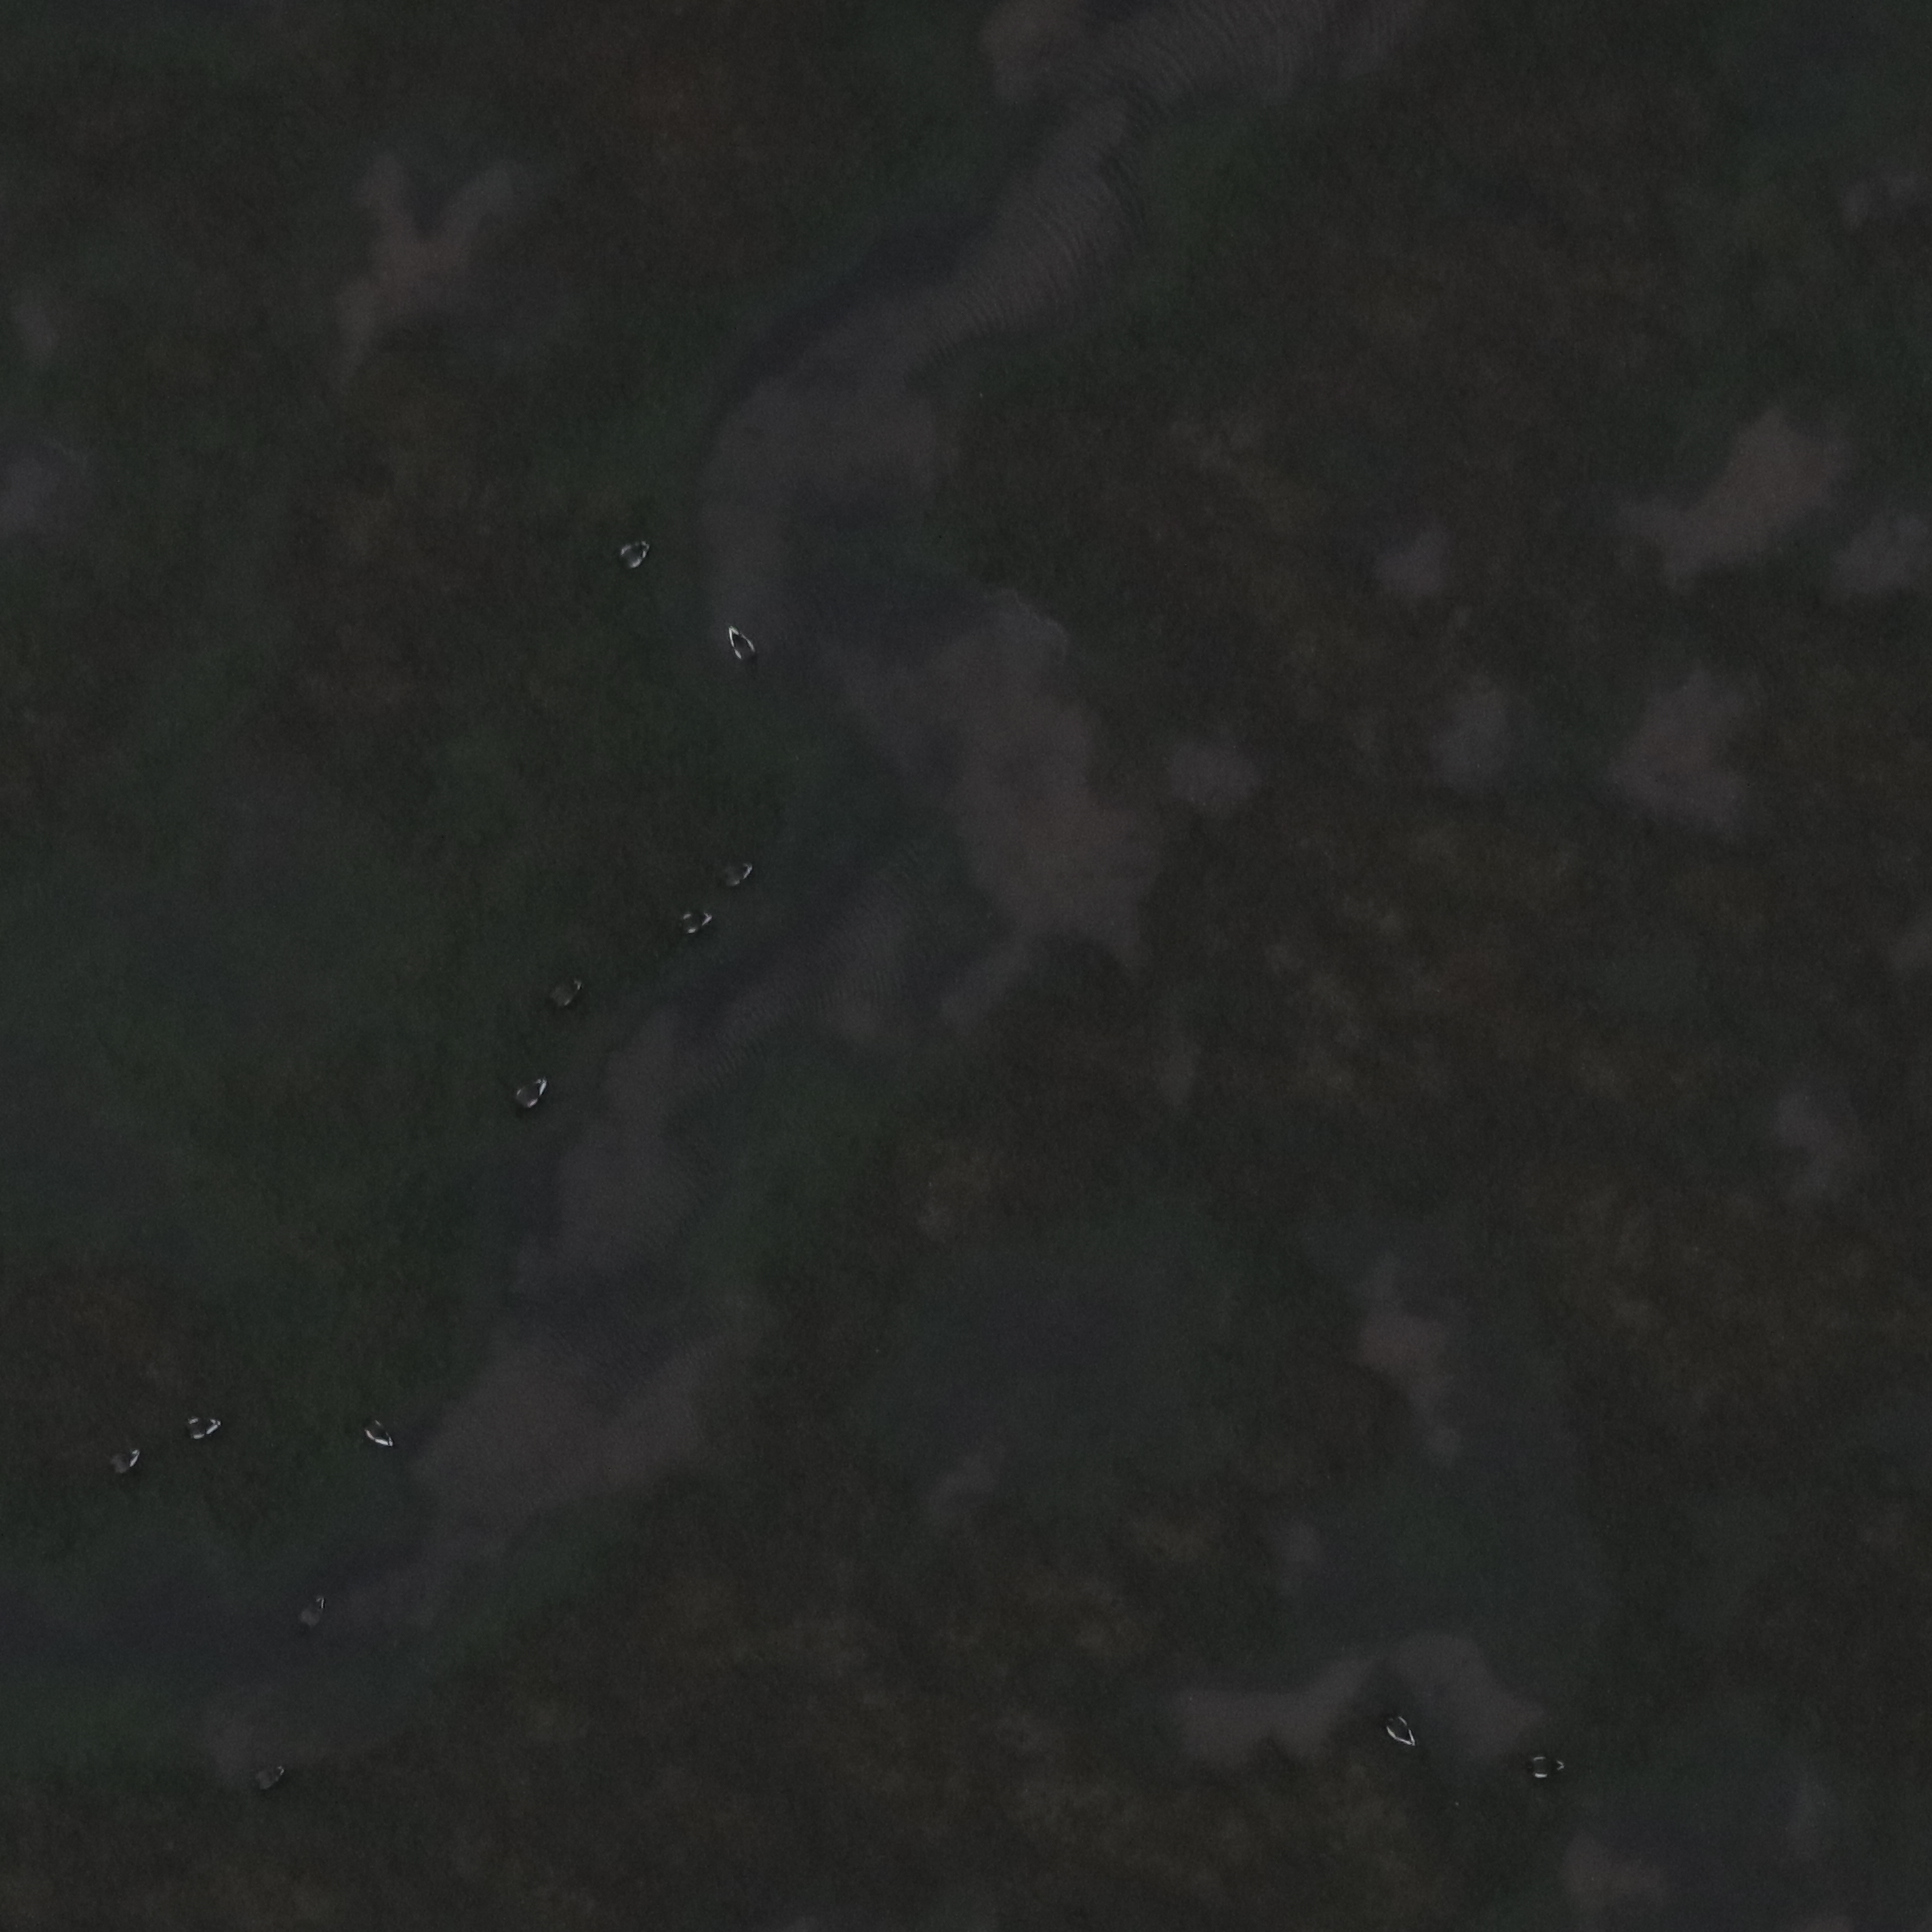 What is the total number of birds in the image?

13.